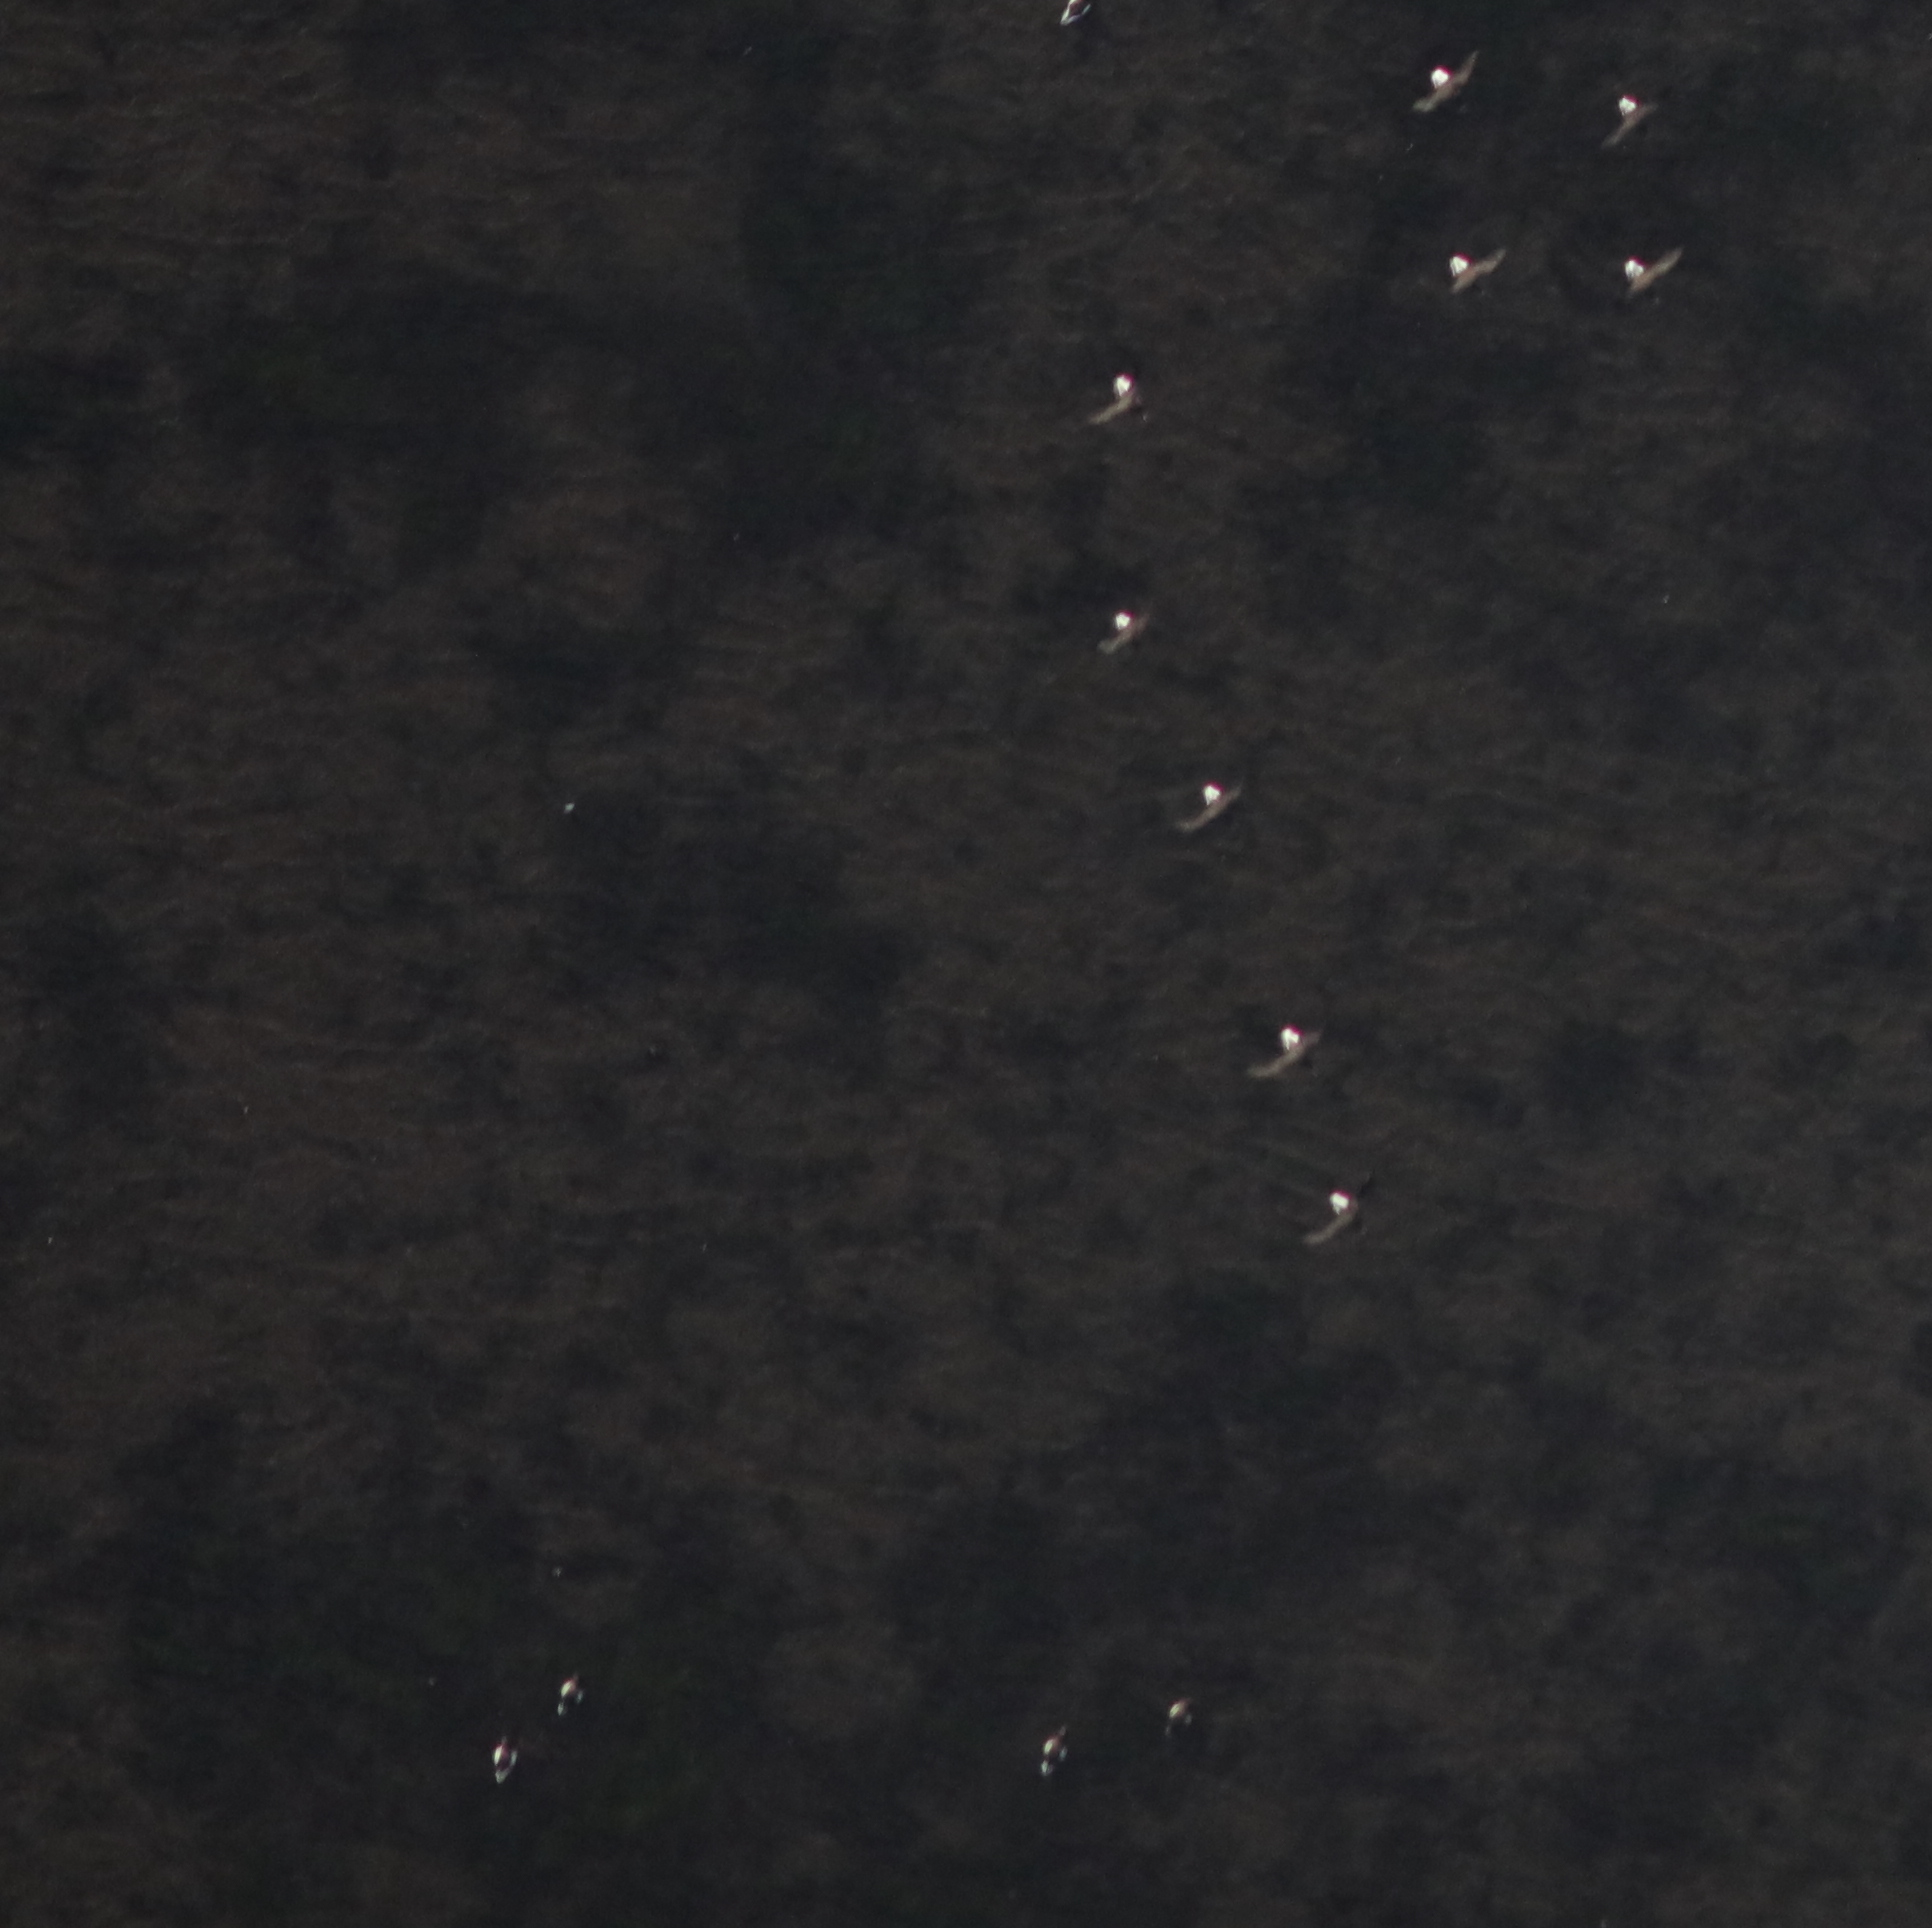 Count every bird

14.